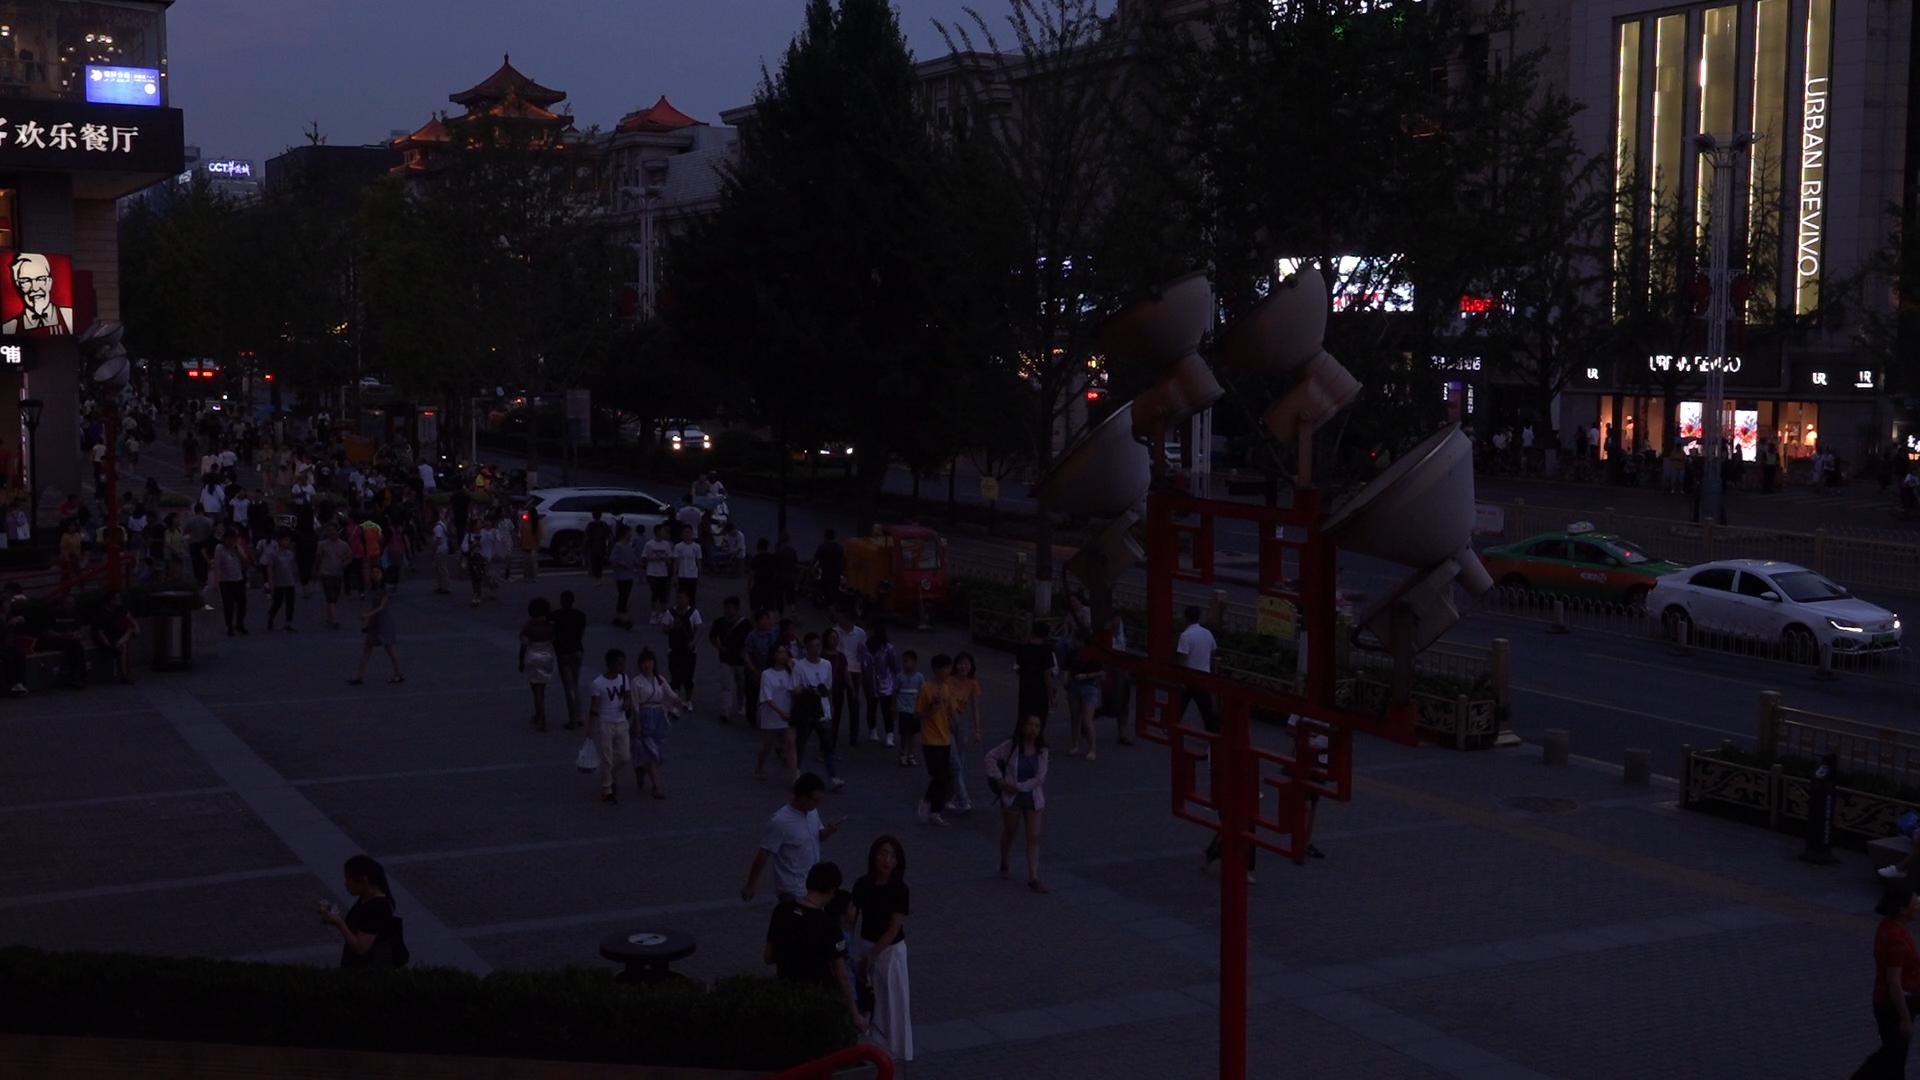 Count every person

150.